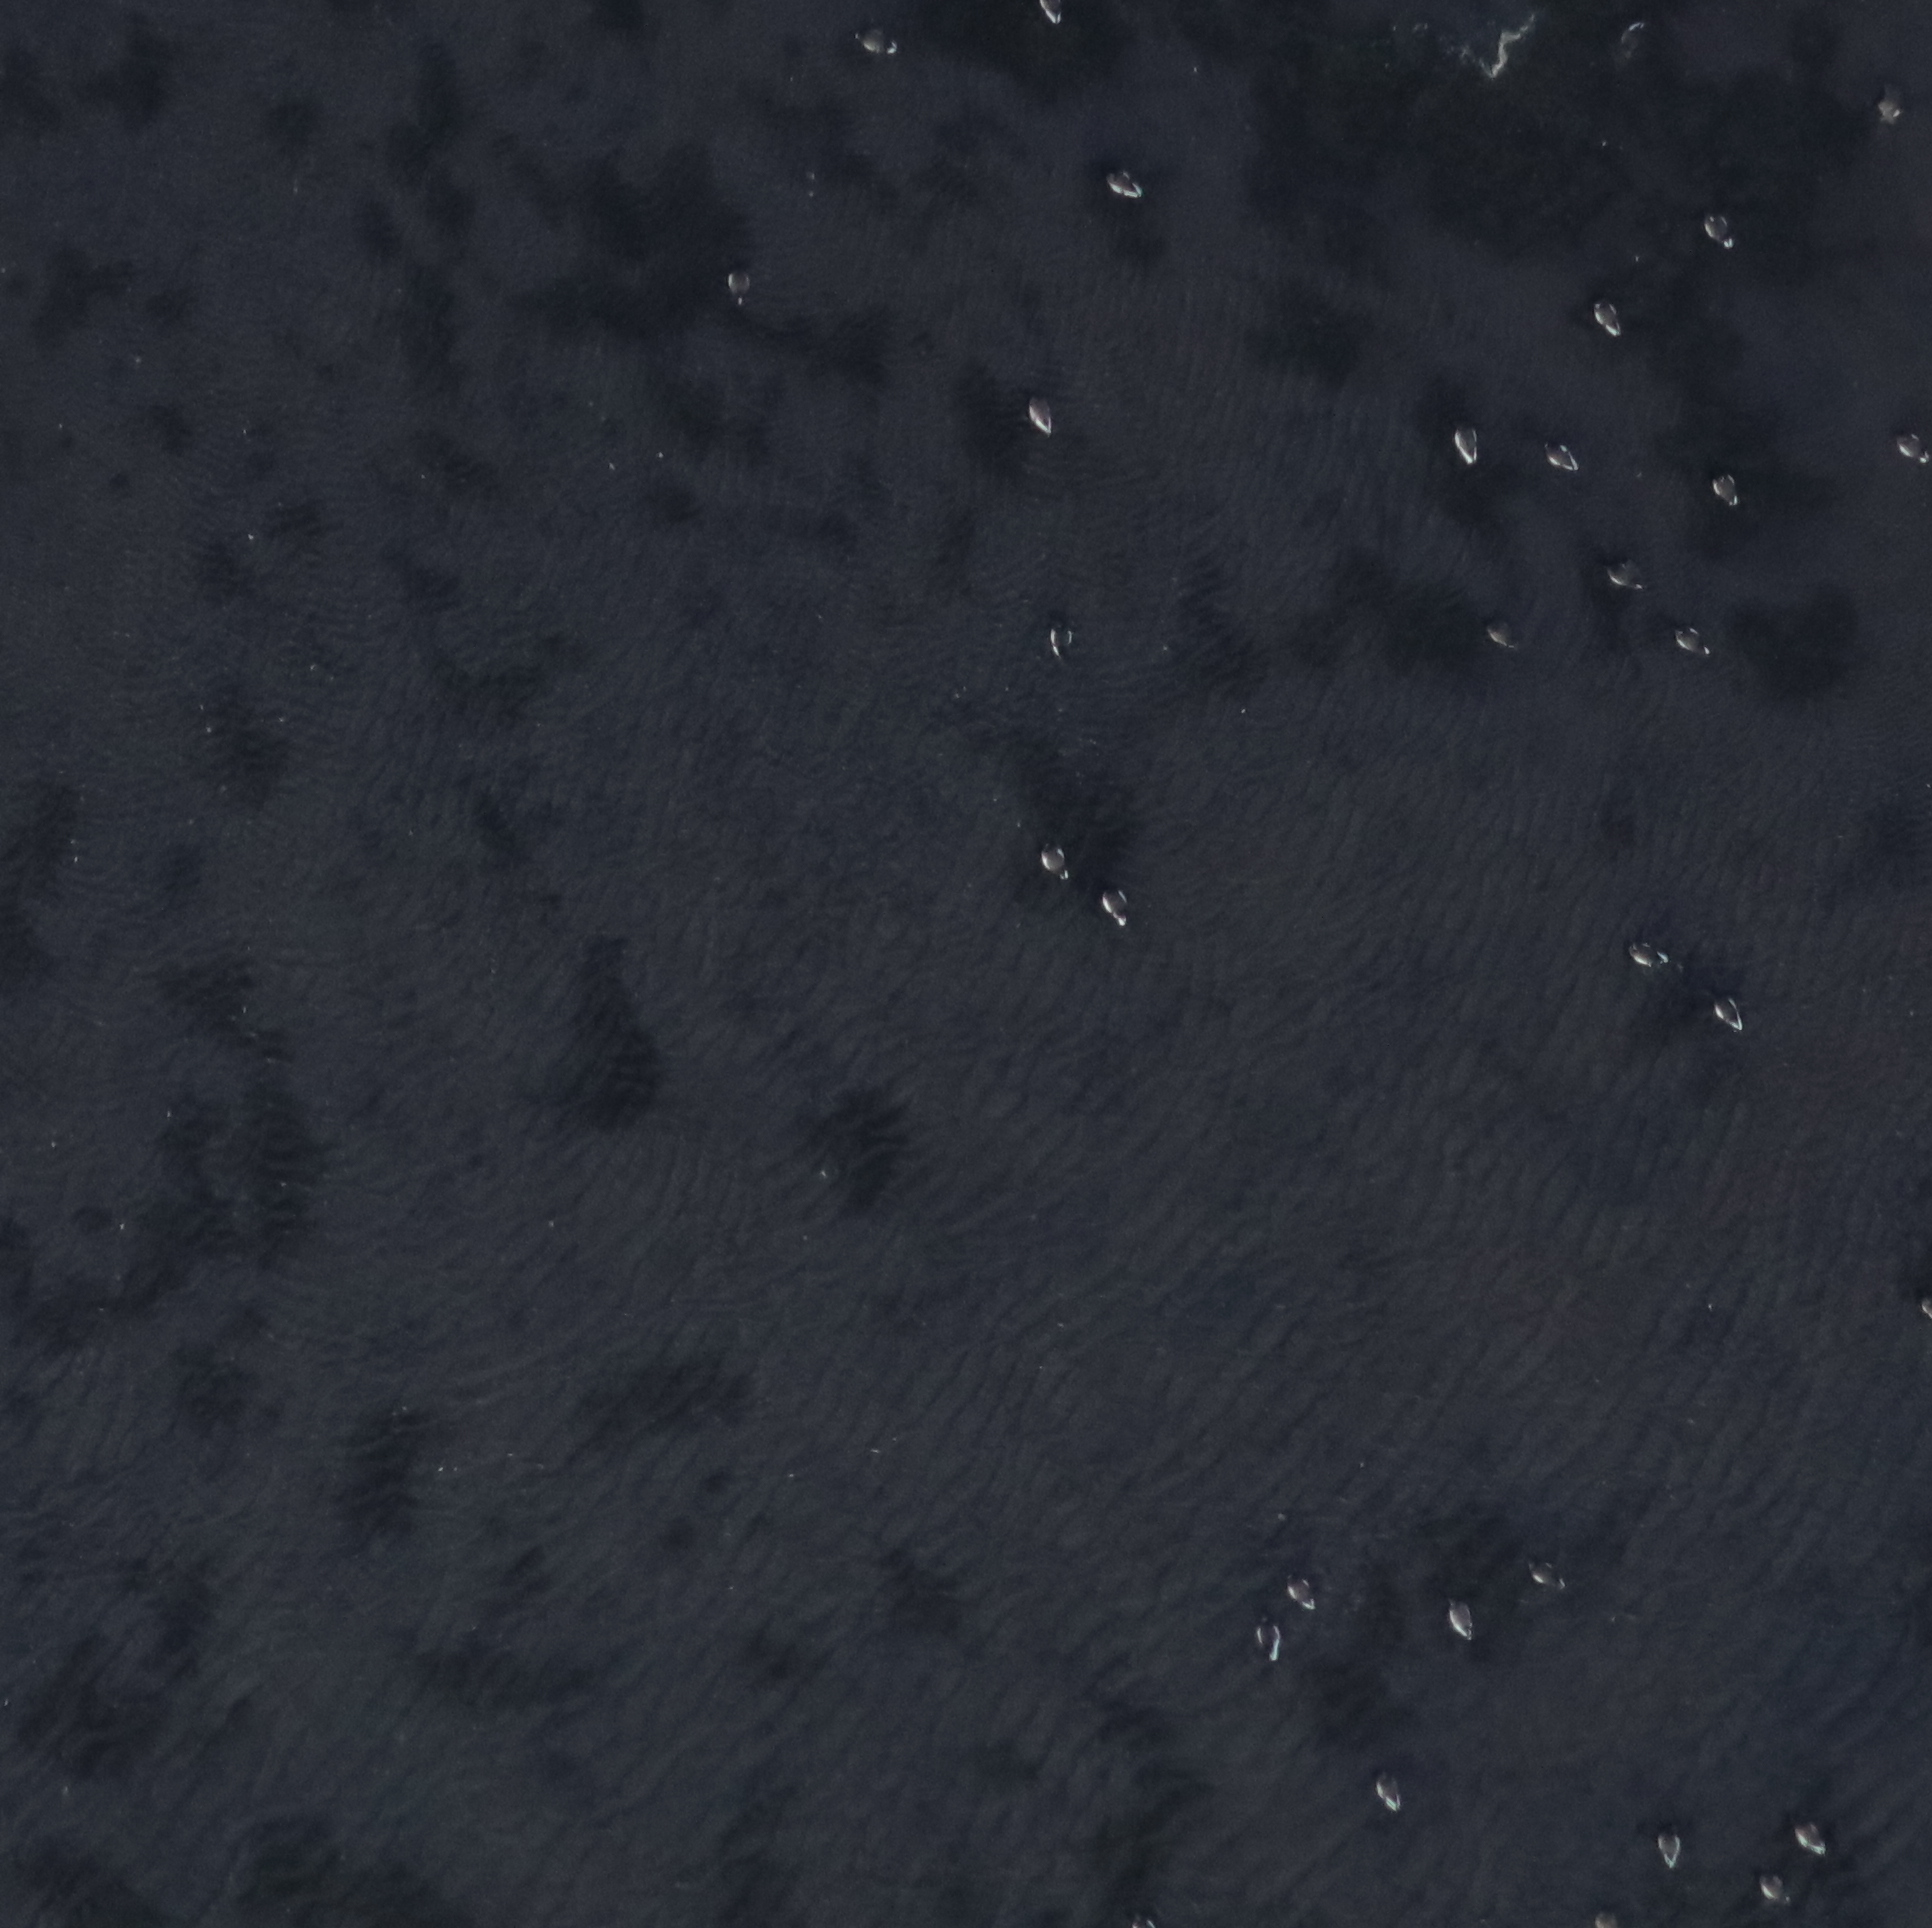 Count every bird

29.